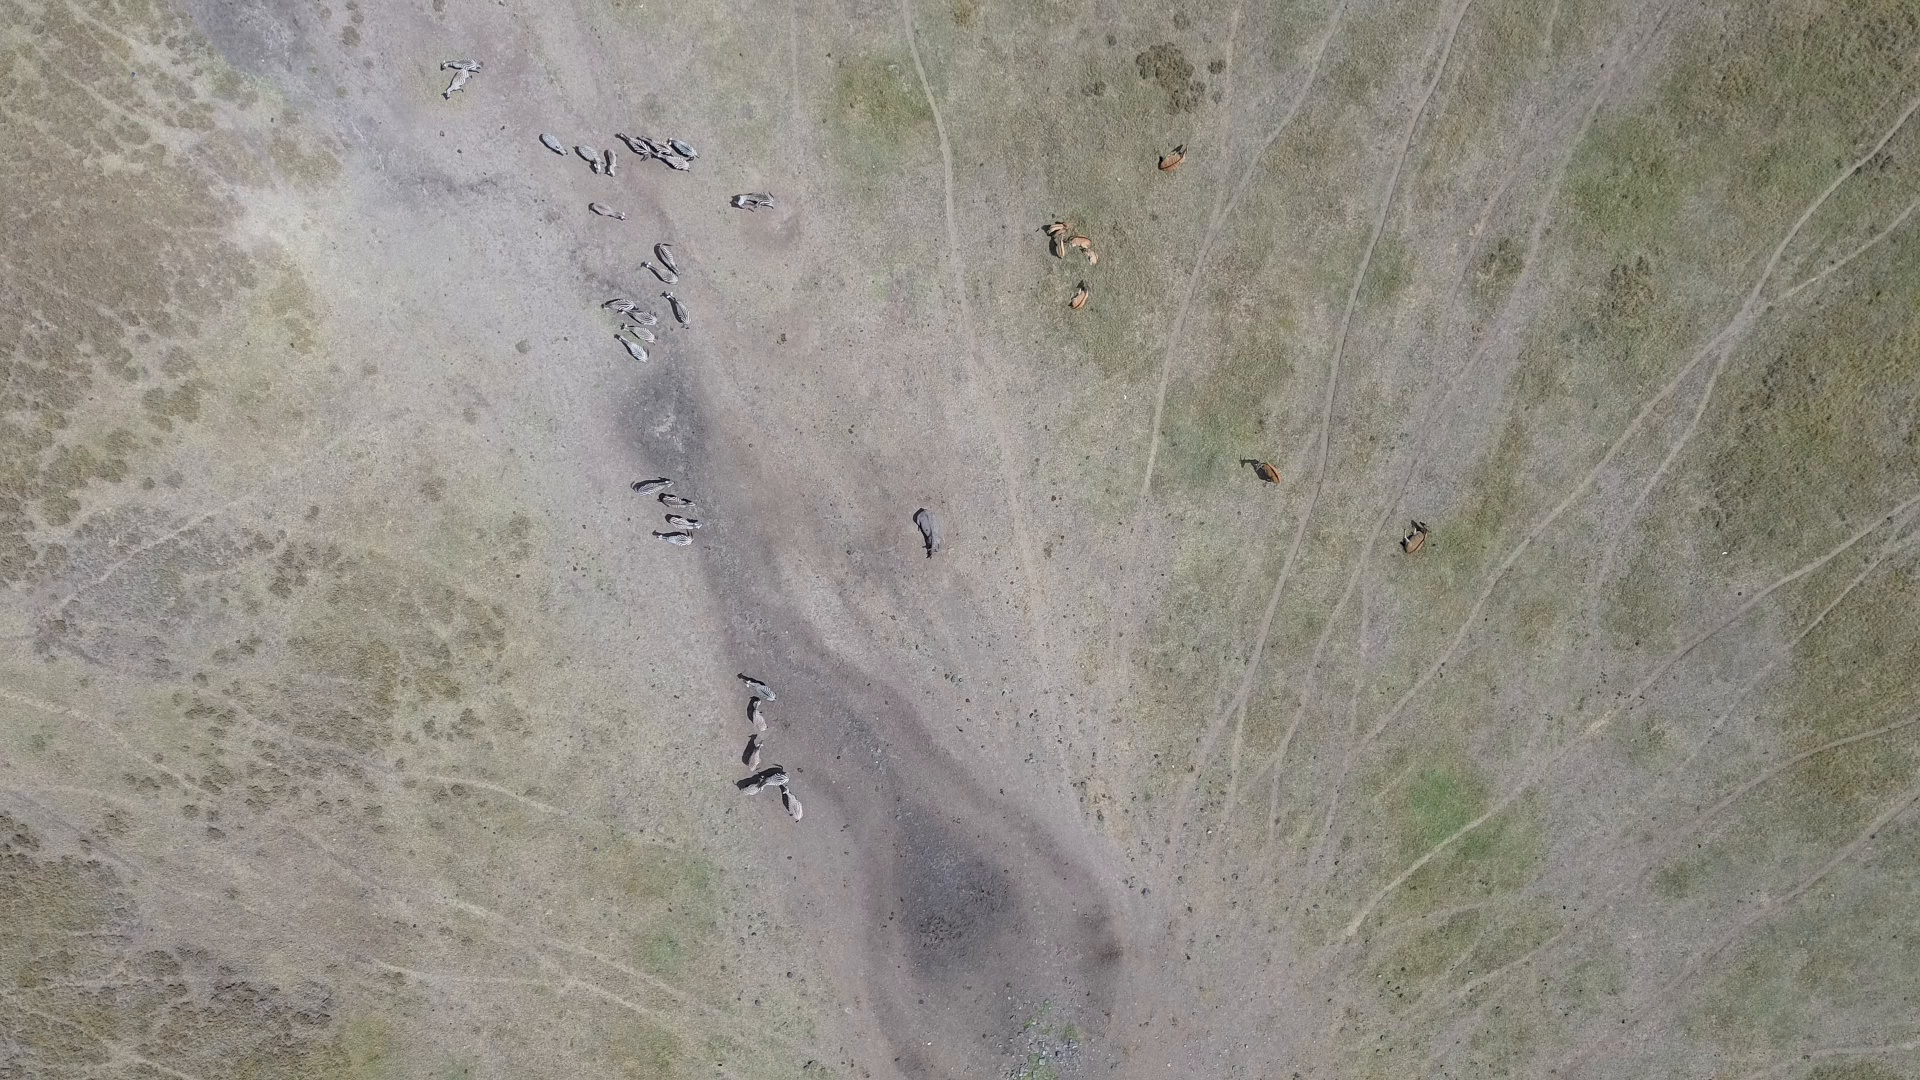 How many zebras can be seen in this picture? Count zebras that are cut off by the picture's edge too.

27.